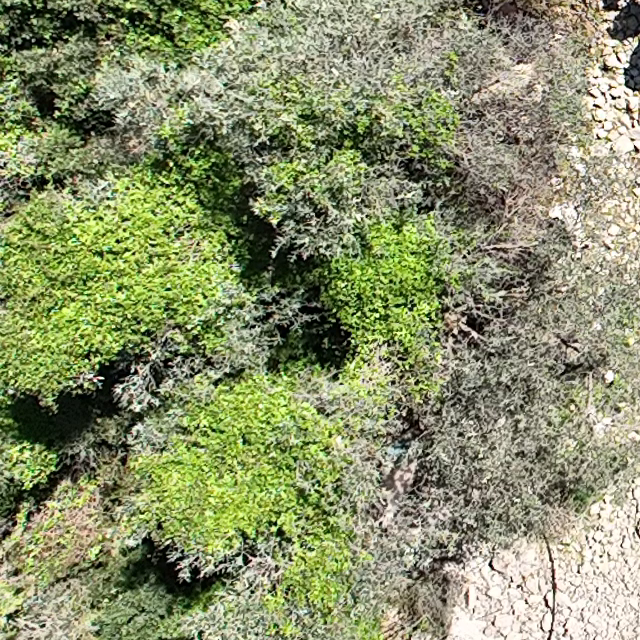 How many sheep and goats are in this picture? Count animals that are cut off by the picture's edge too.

1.